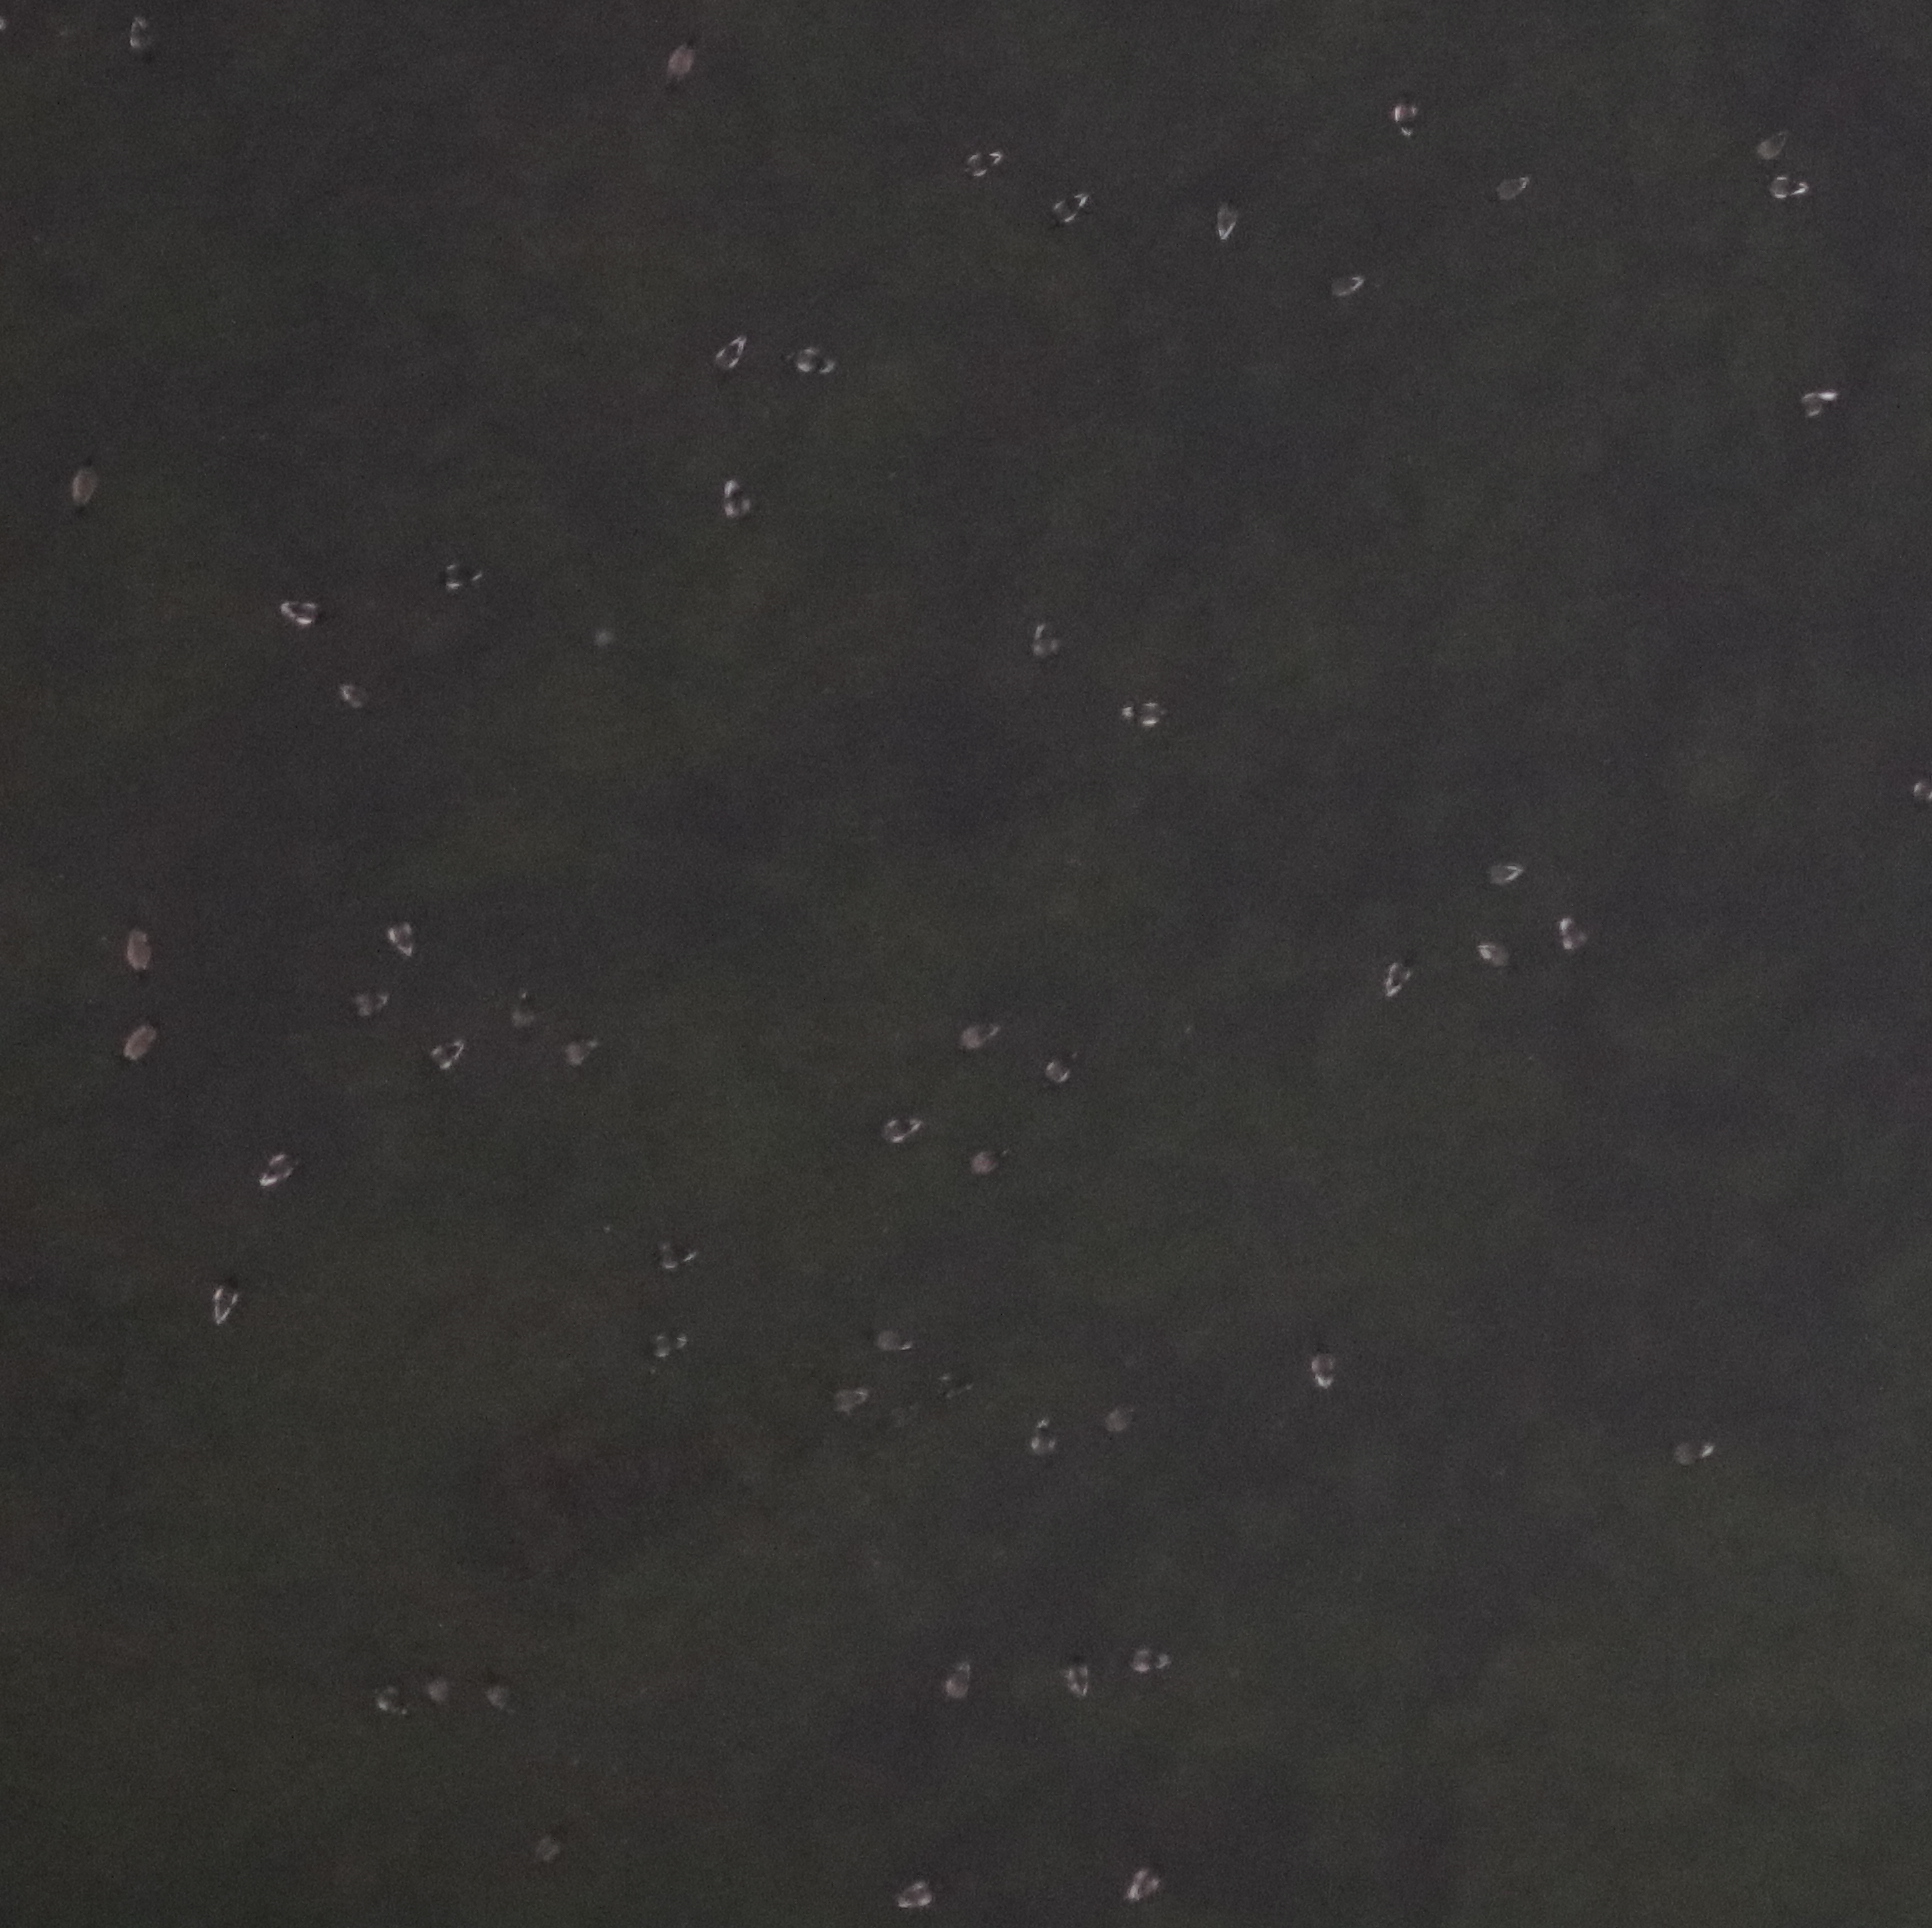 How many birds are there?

56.